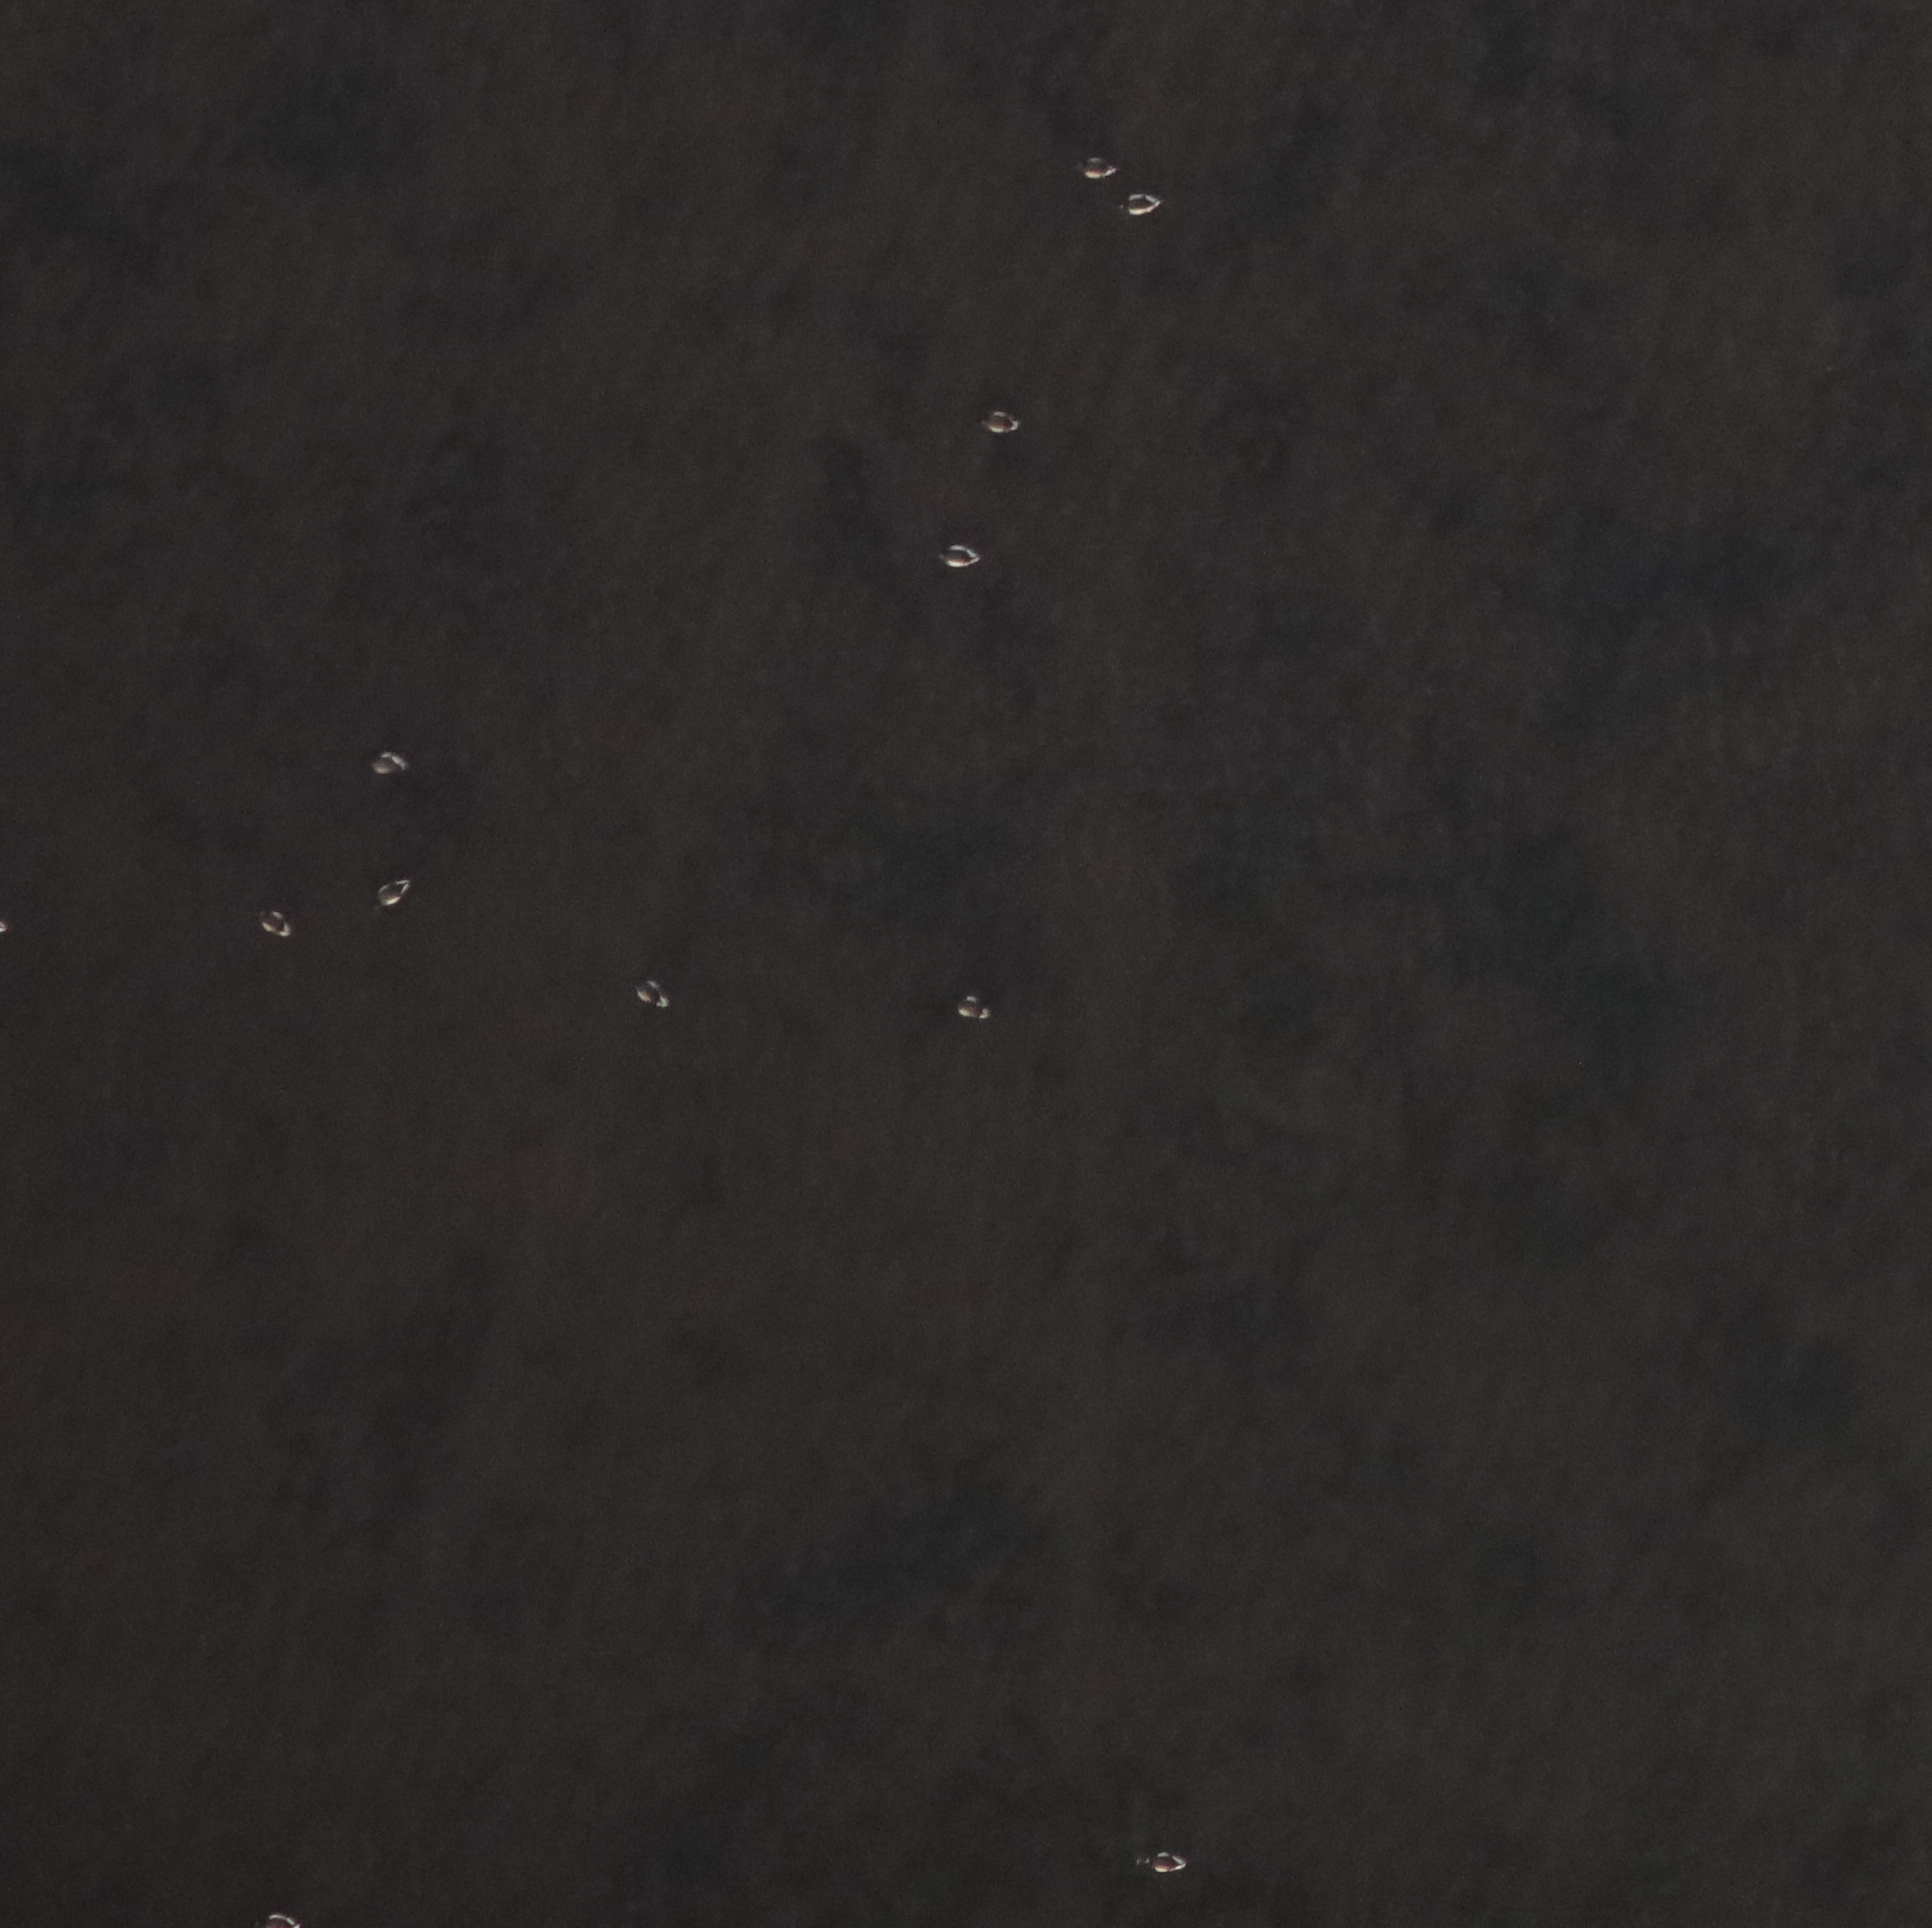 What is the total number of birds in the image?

10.